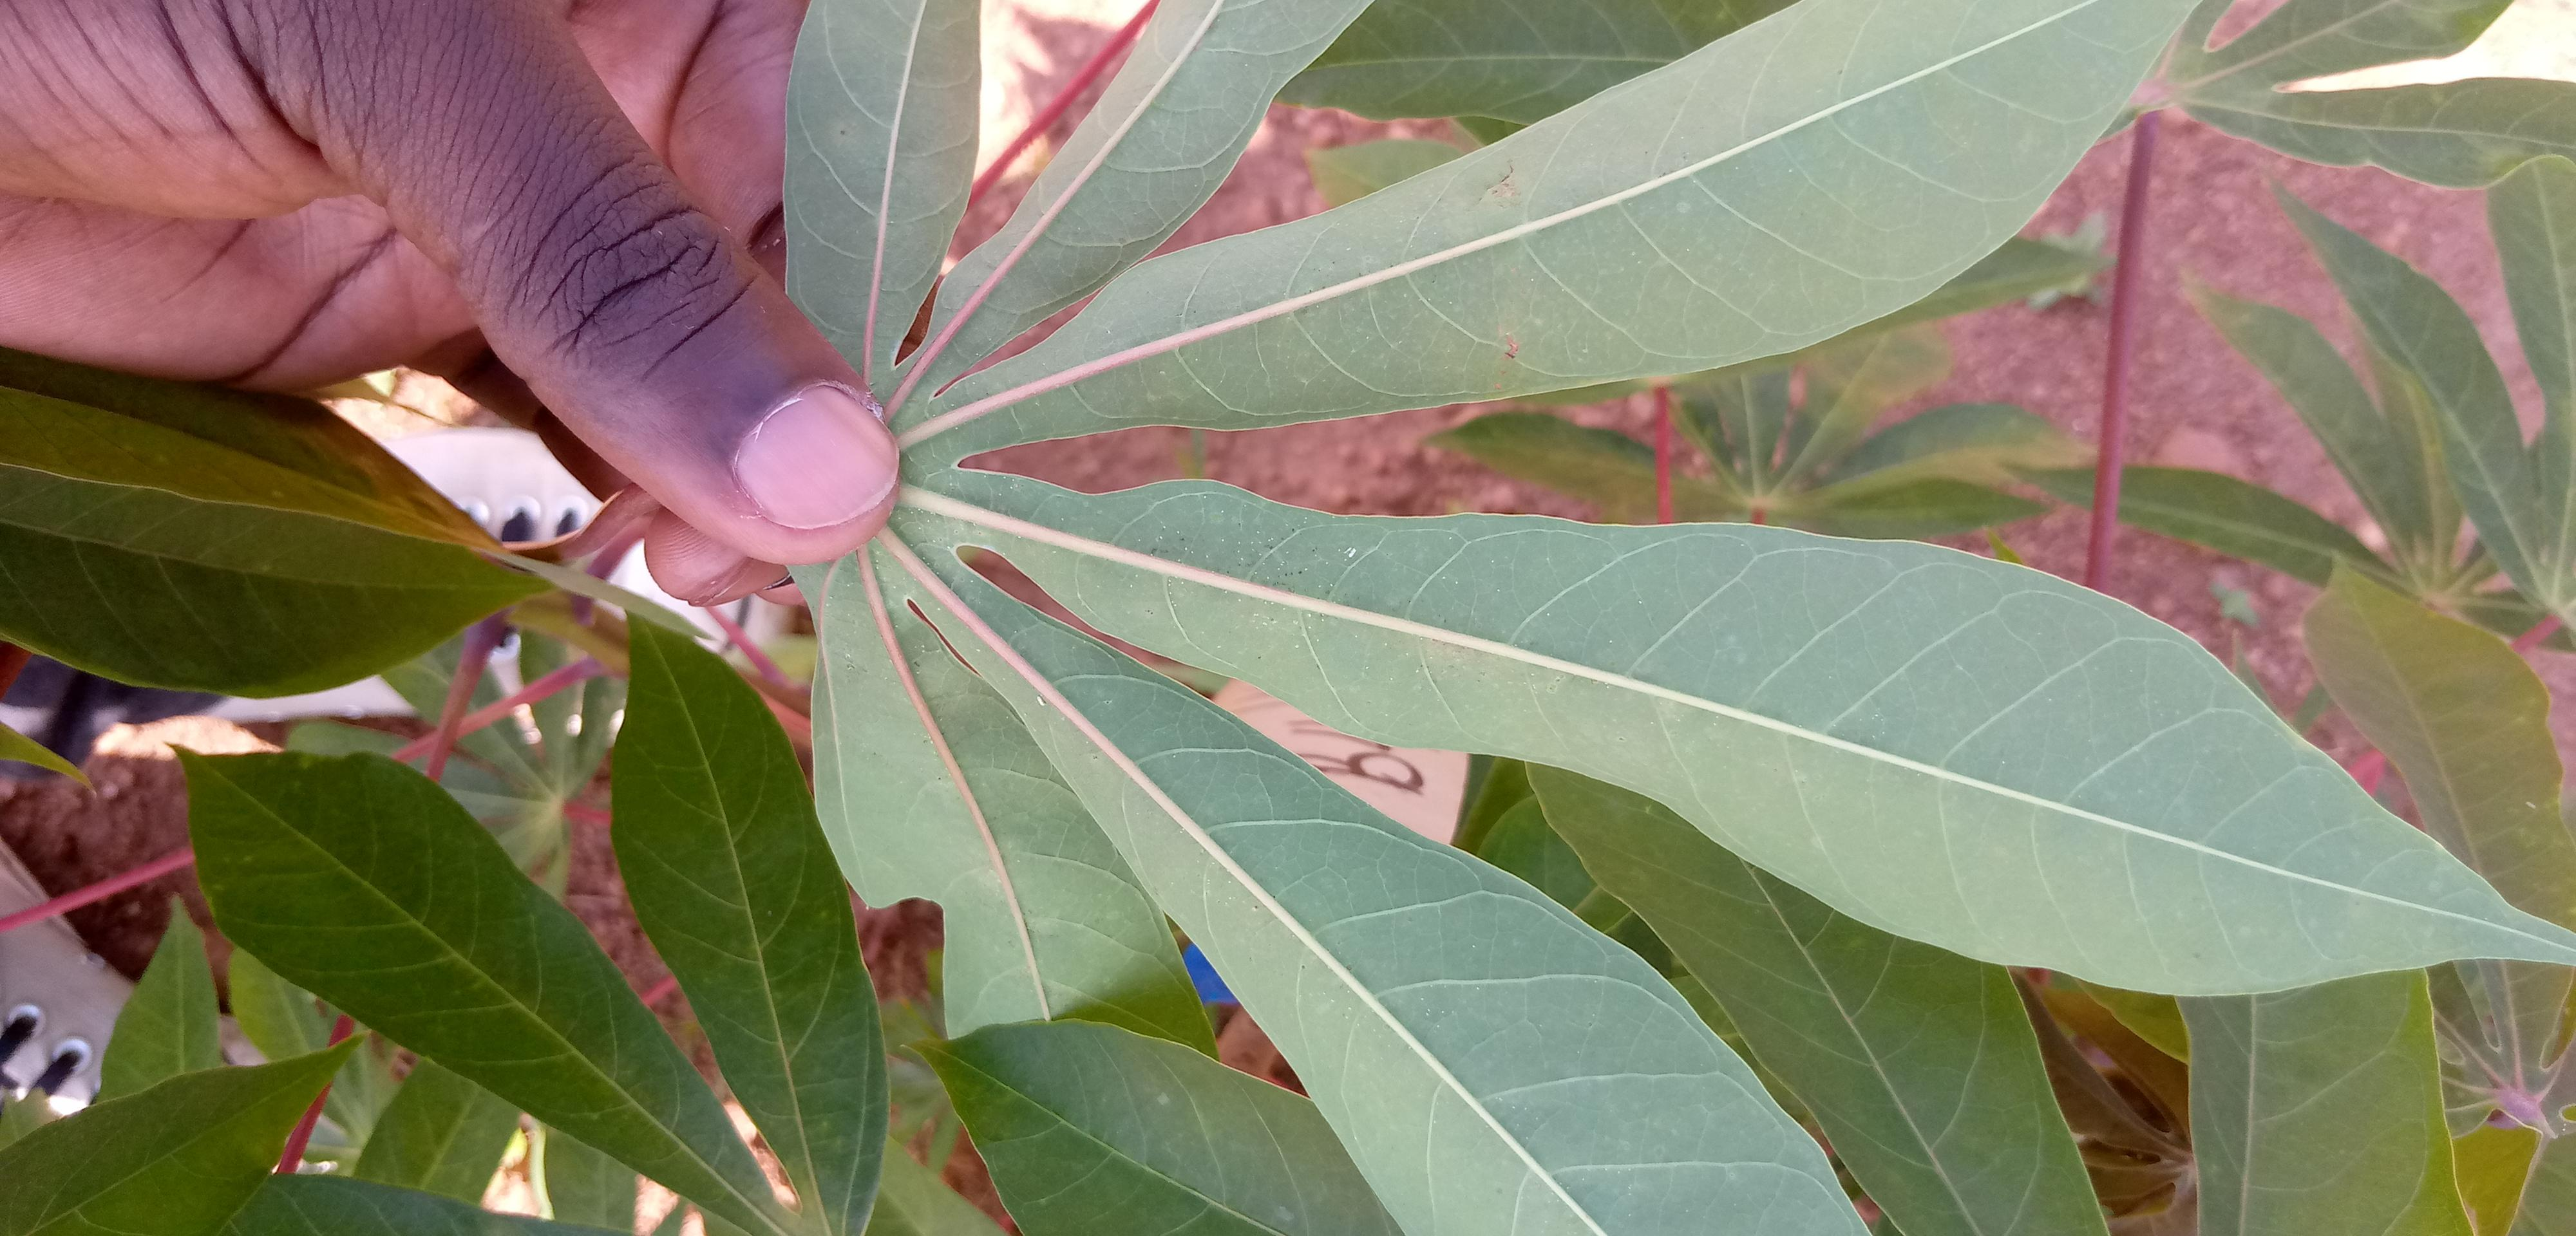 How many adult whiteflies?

2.